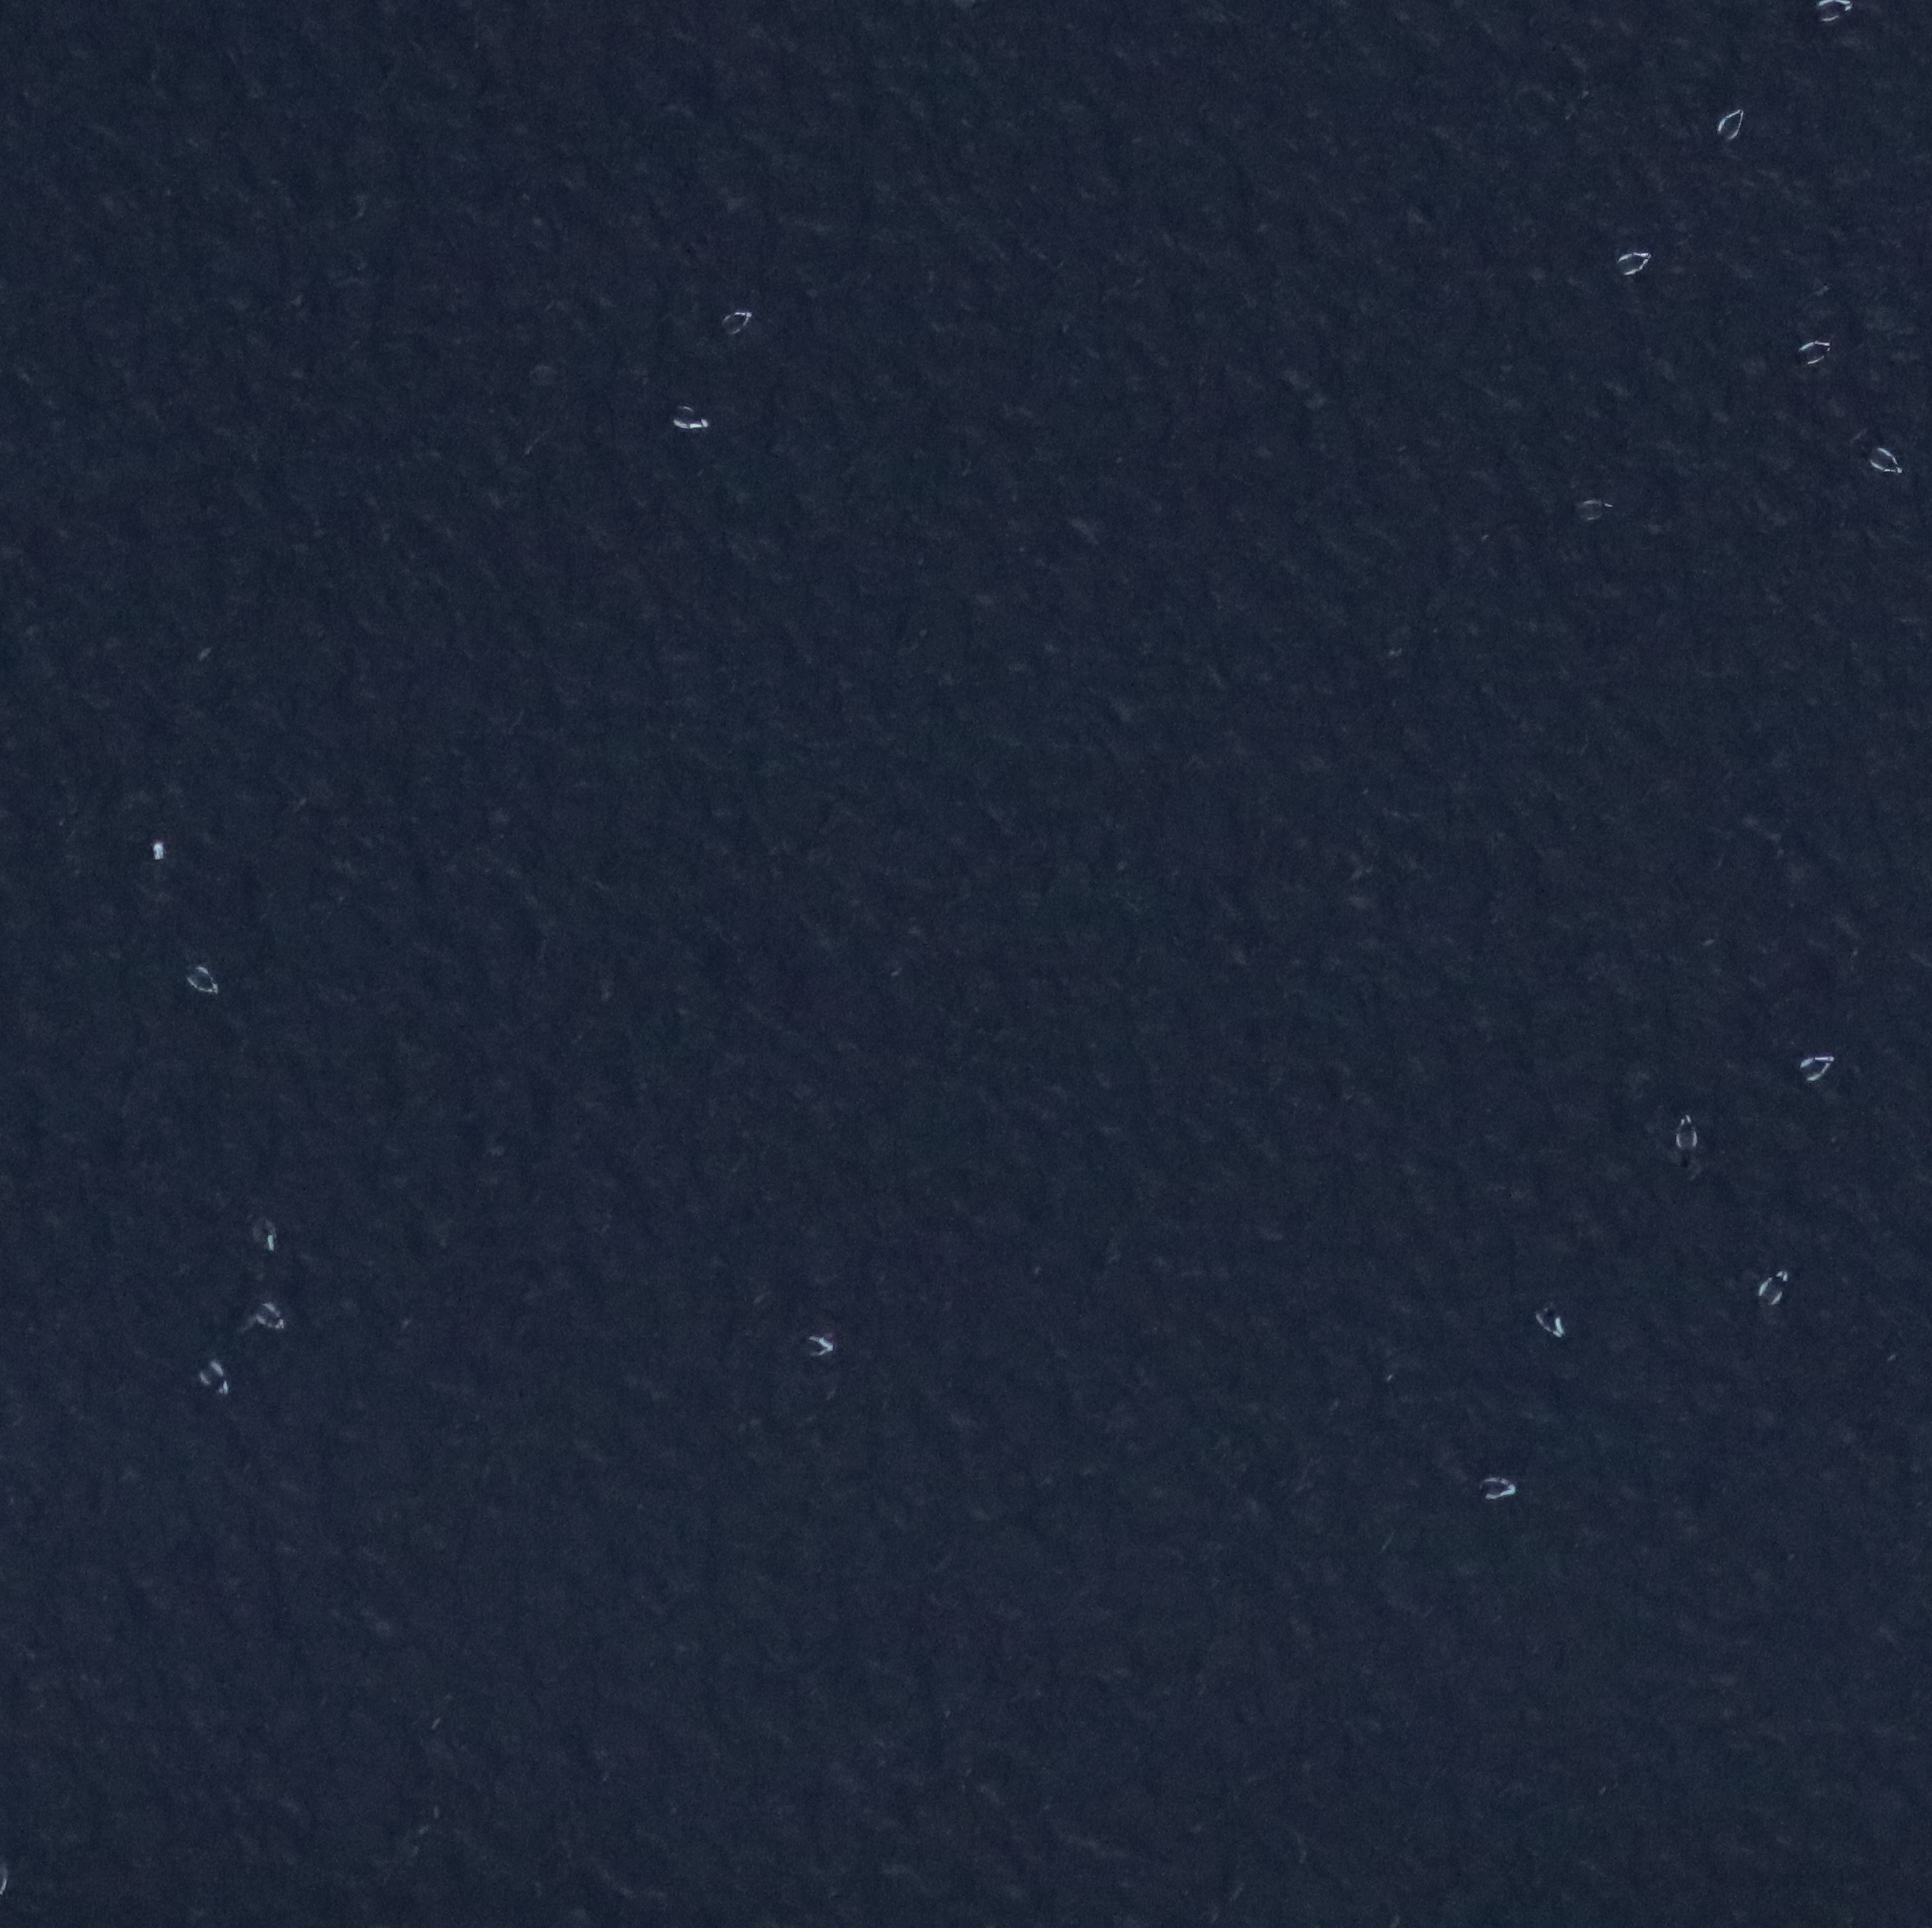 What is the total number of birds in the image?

18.